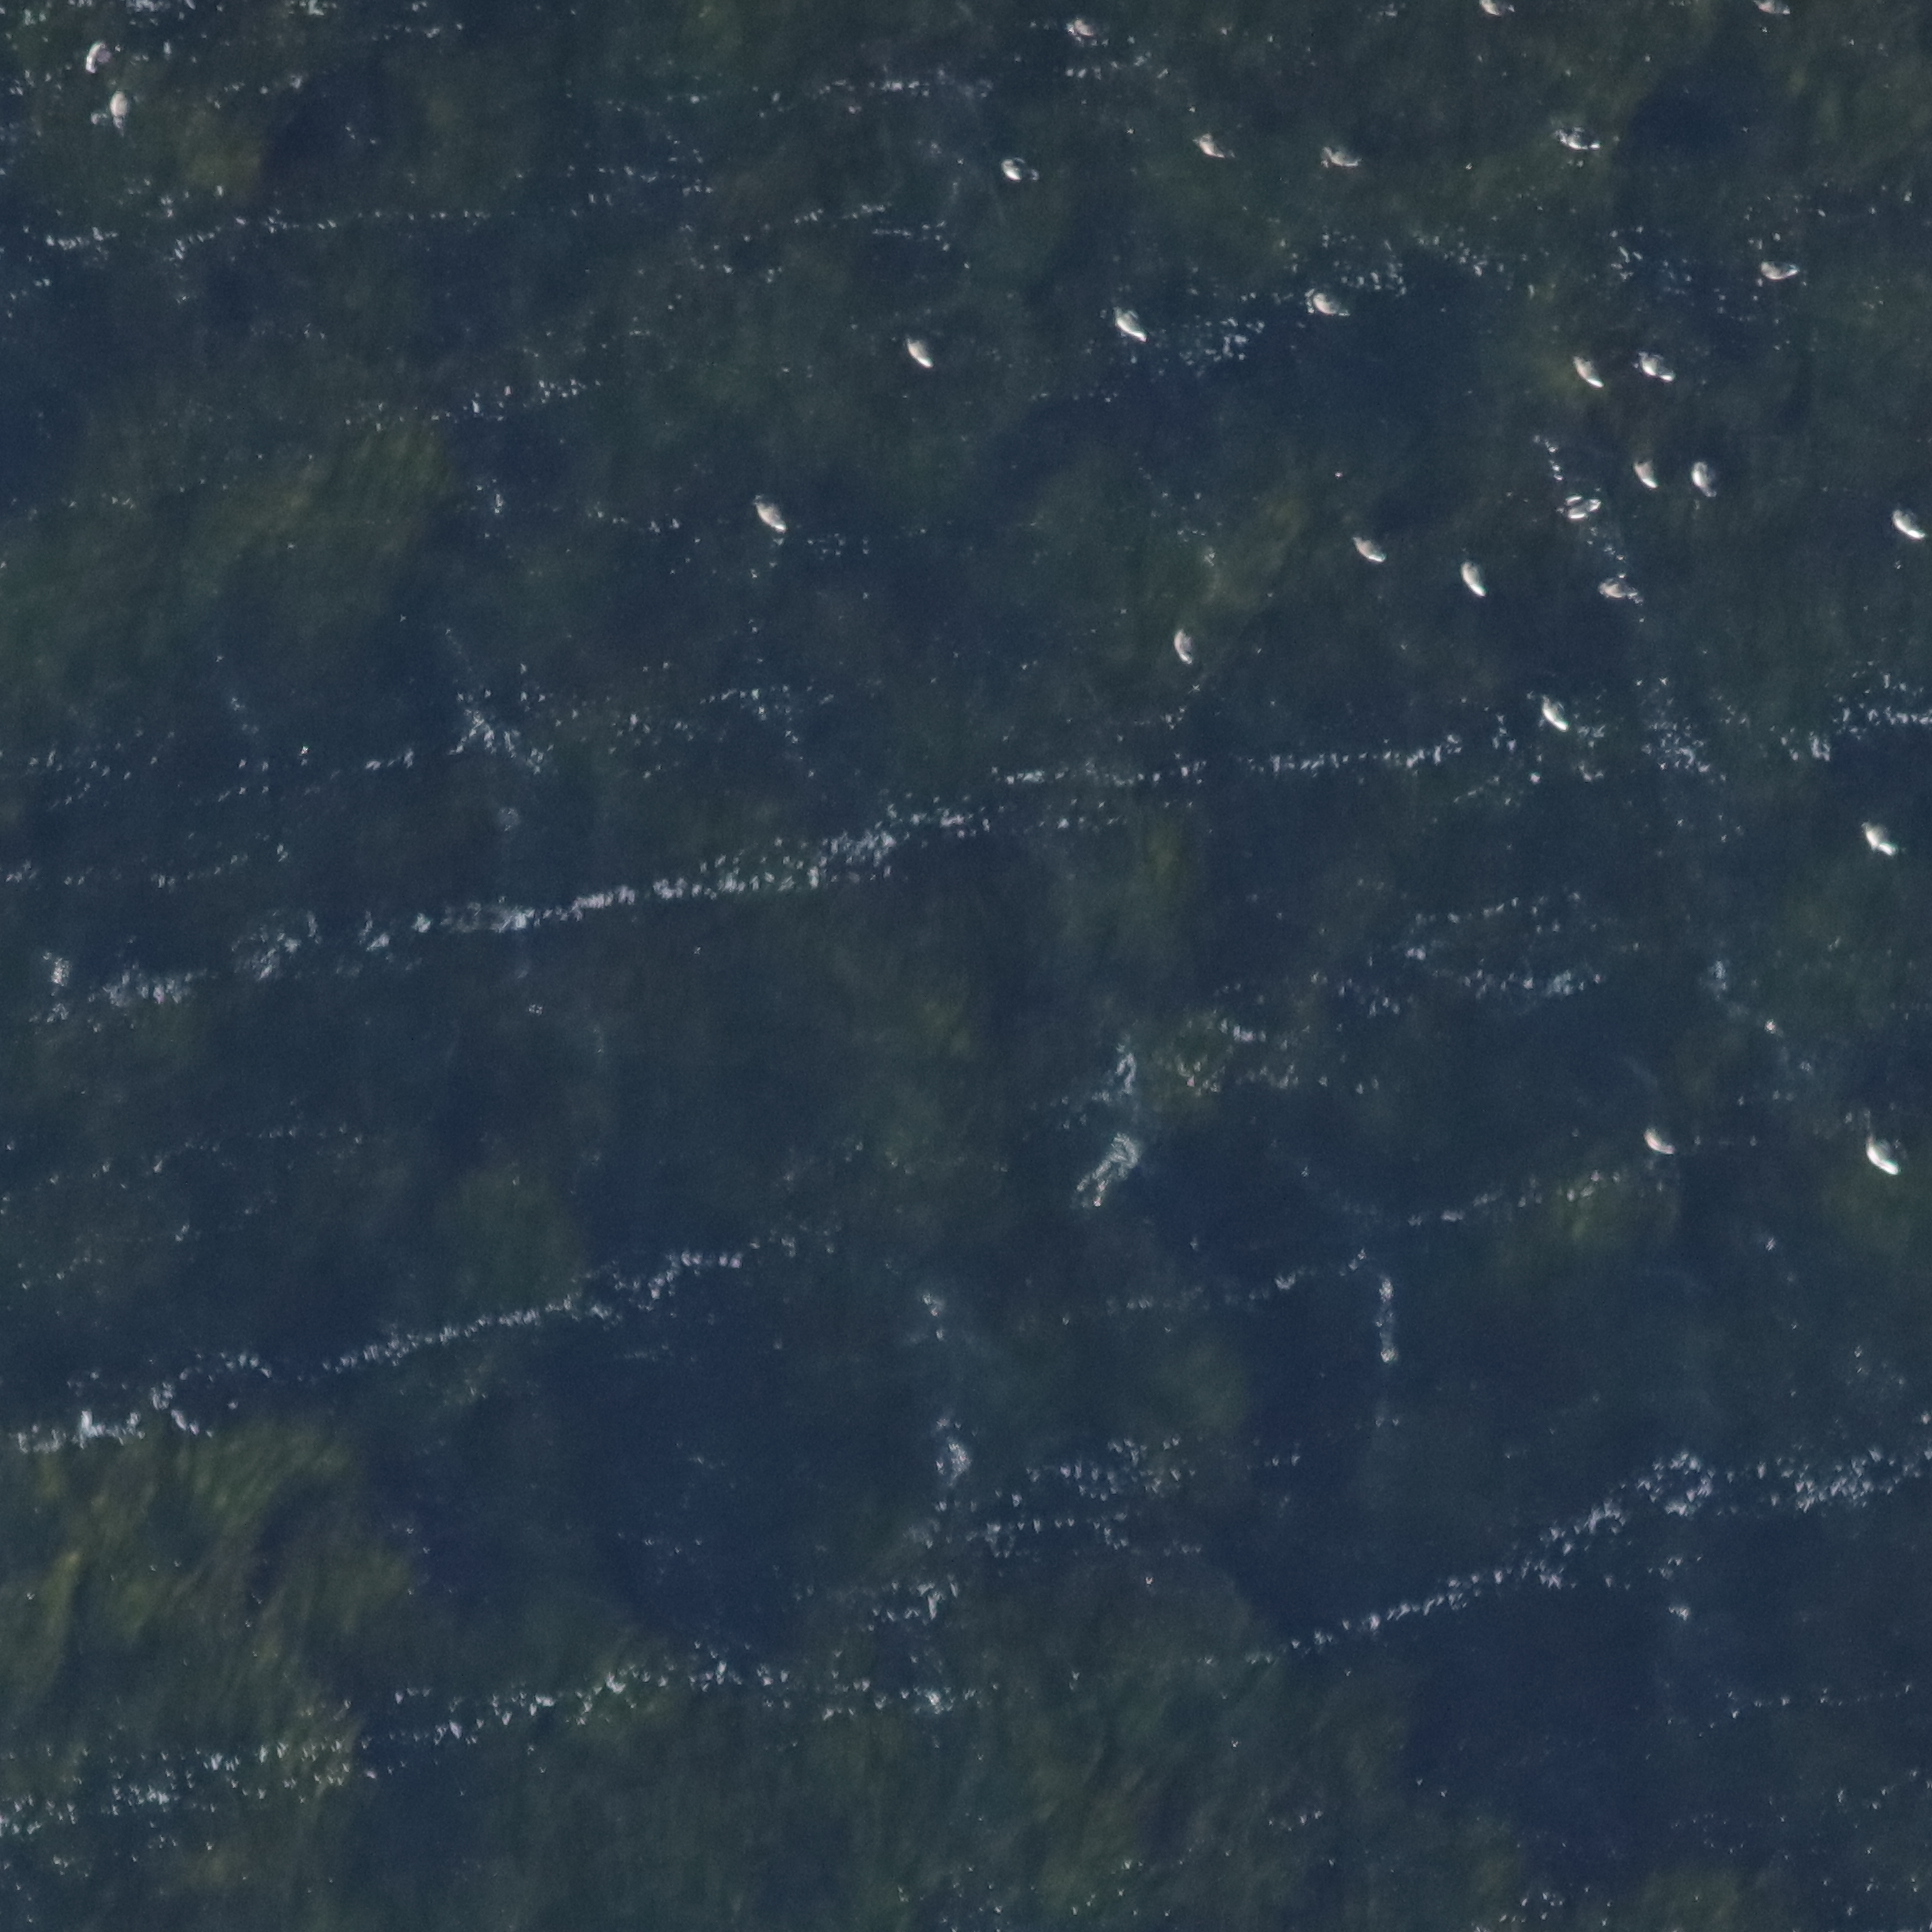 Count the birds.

28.